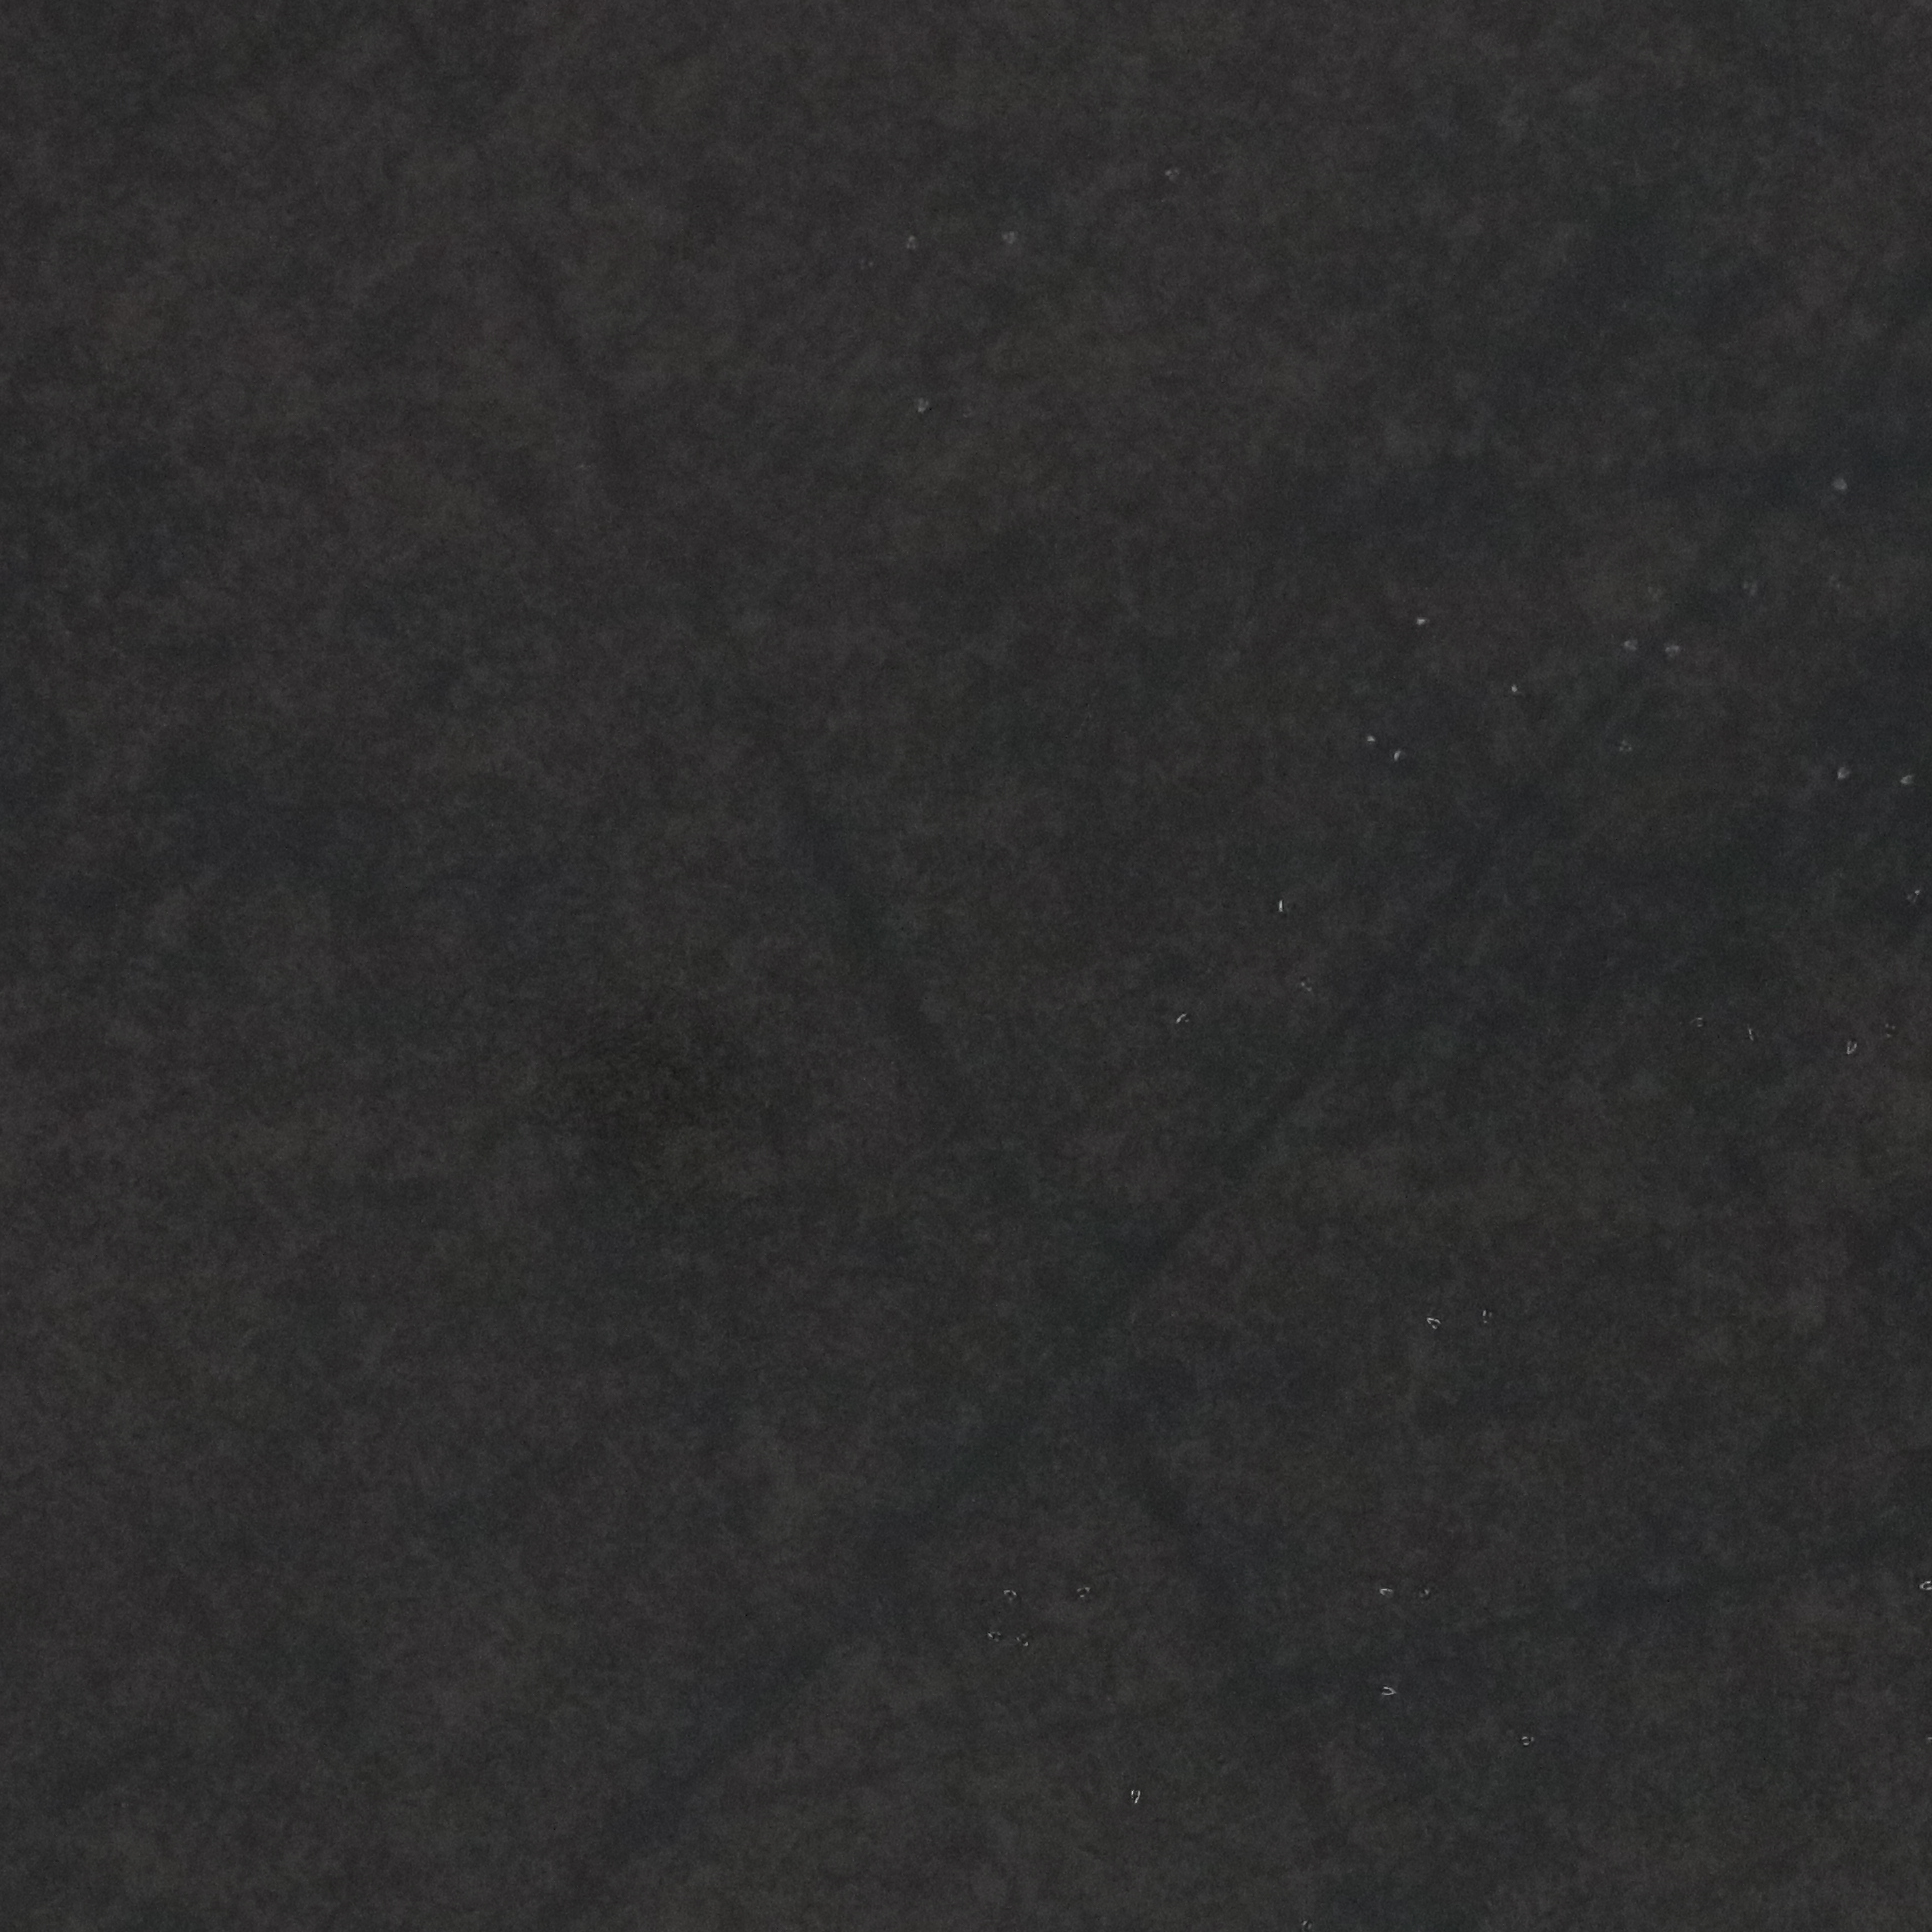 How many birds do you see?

39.